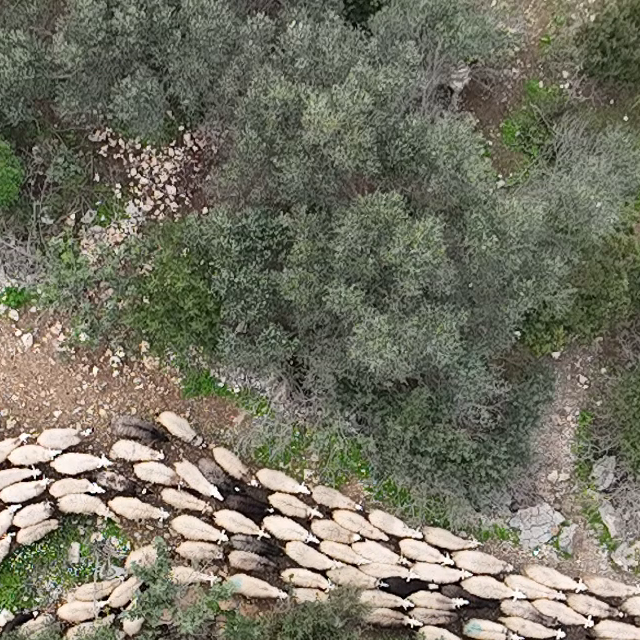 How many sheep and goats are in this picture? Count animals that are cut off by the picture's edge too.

76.